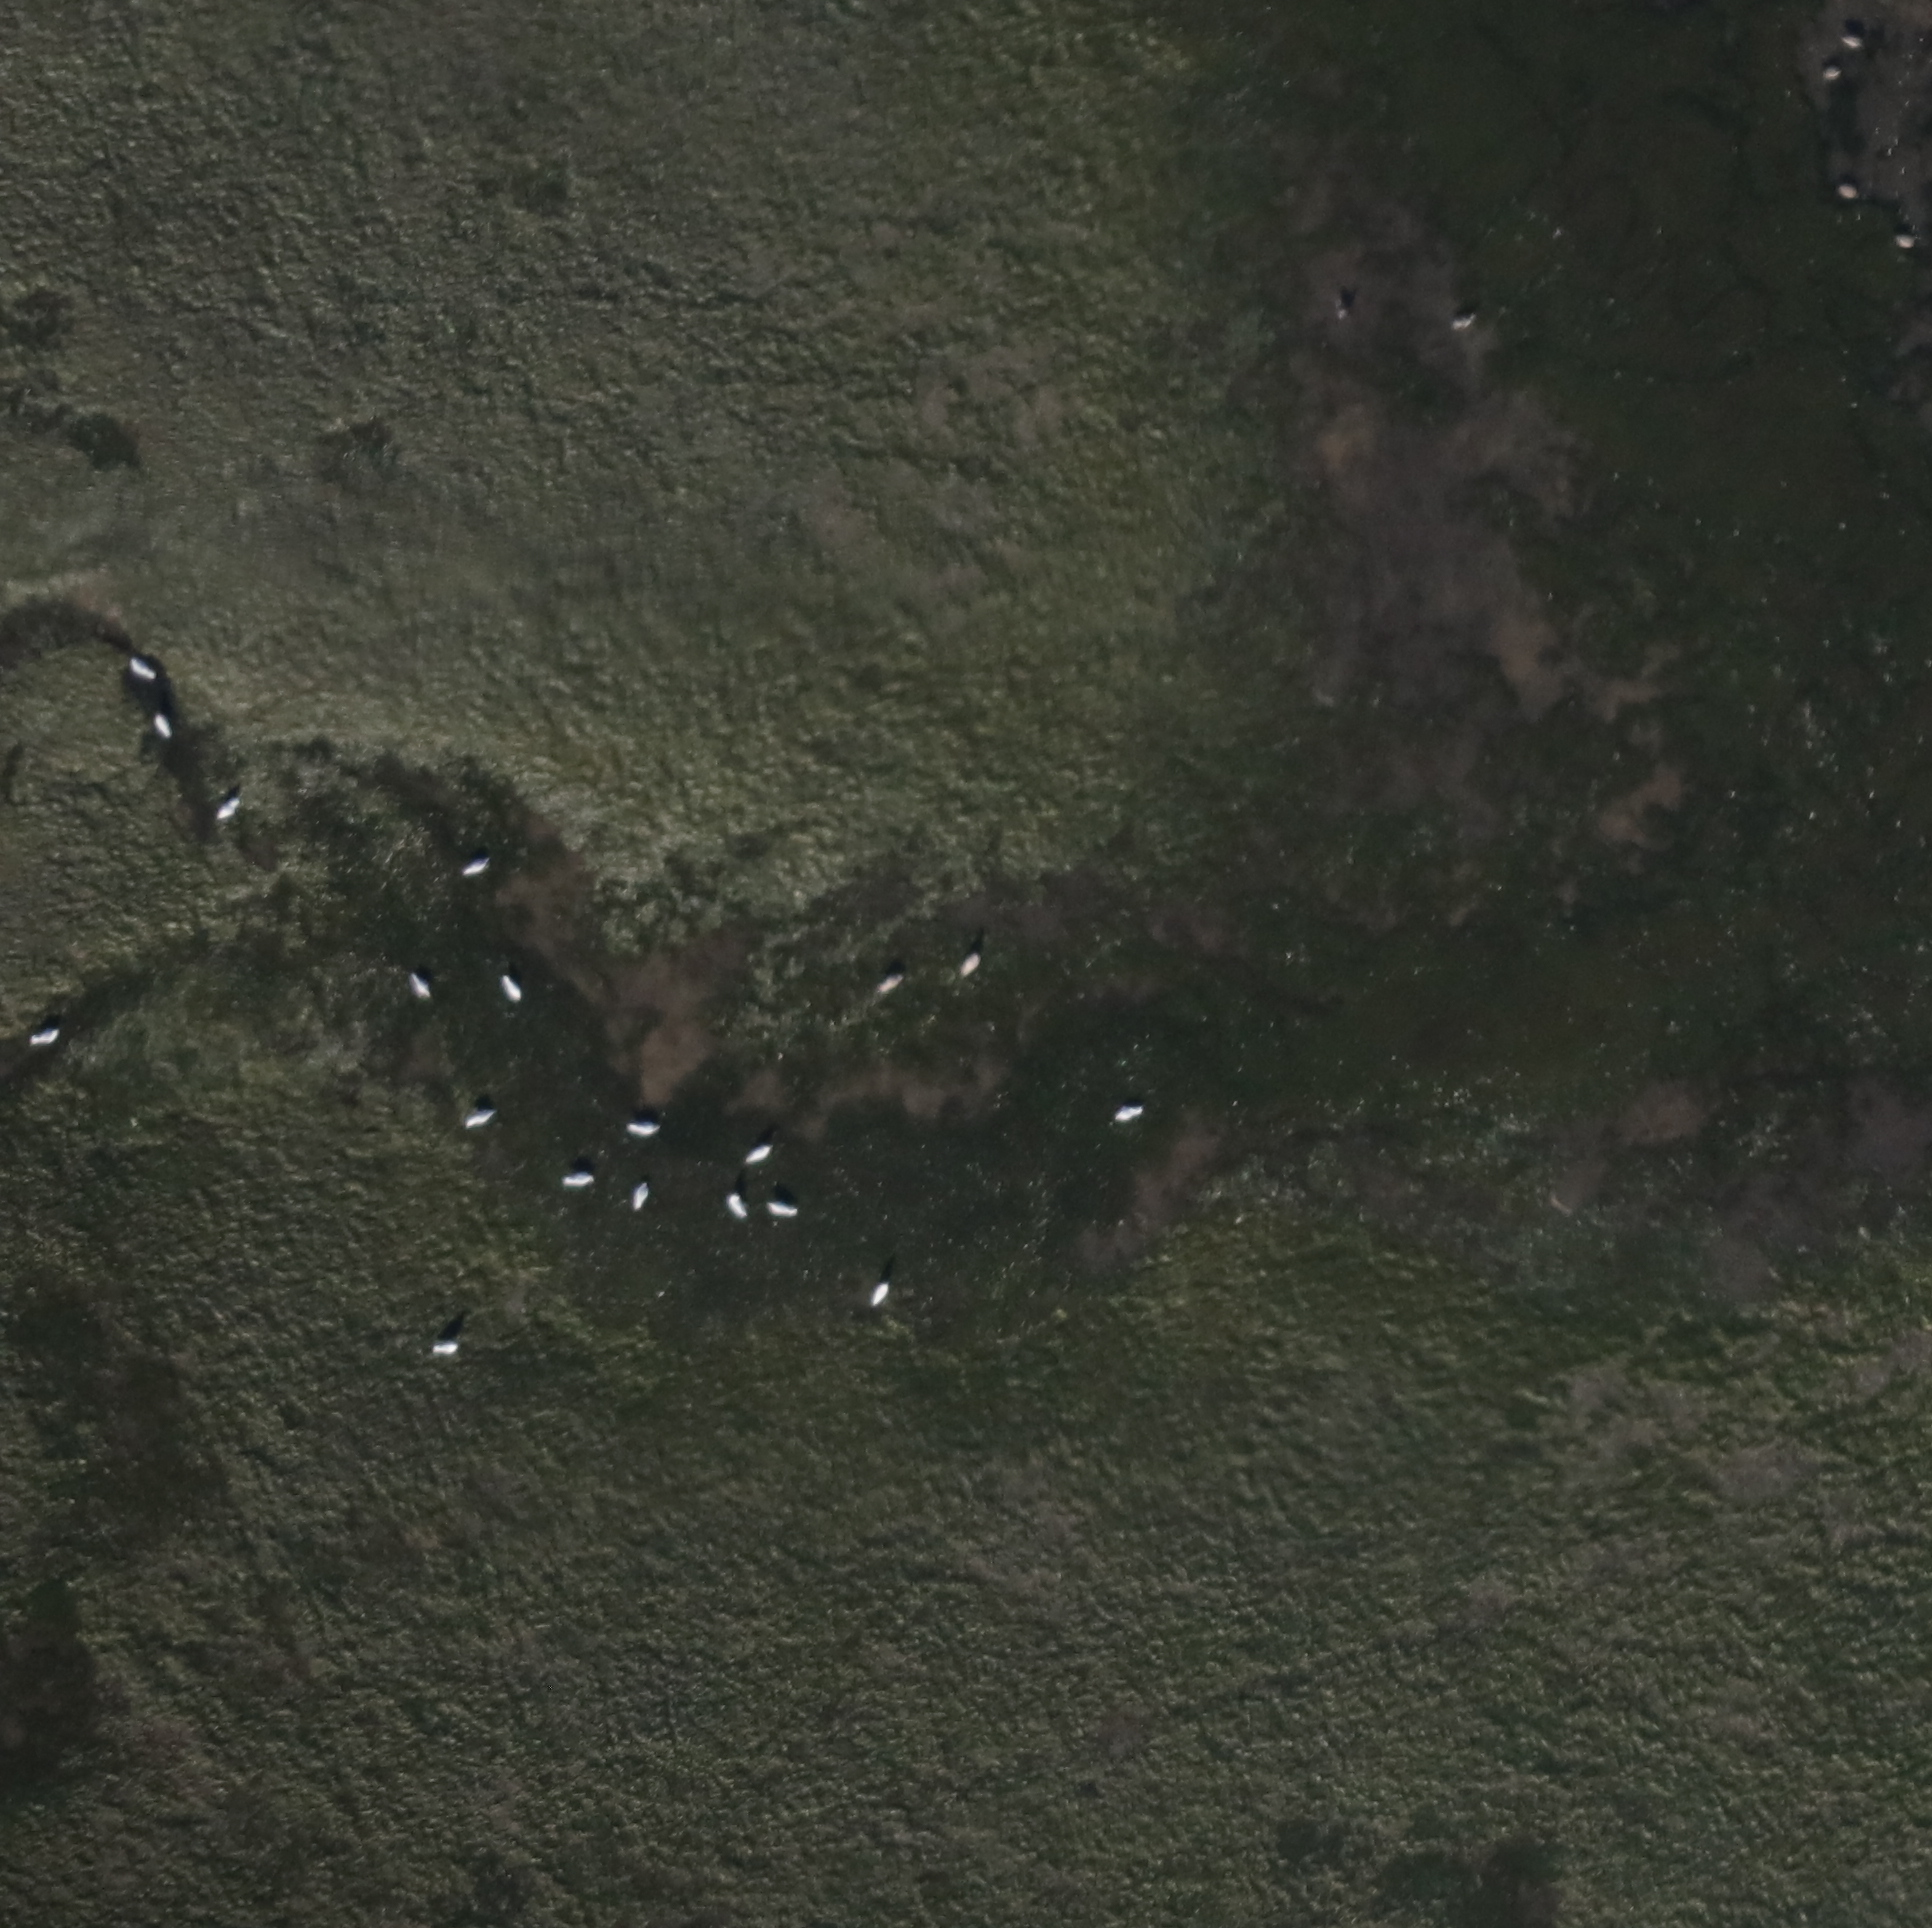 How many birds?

25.